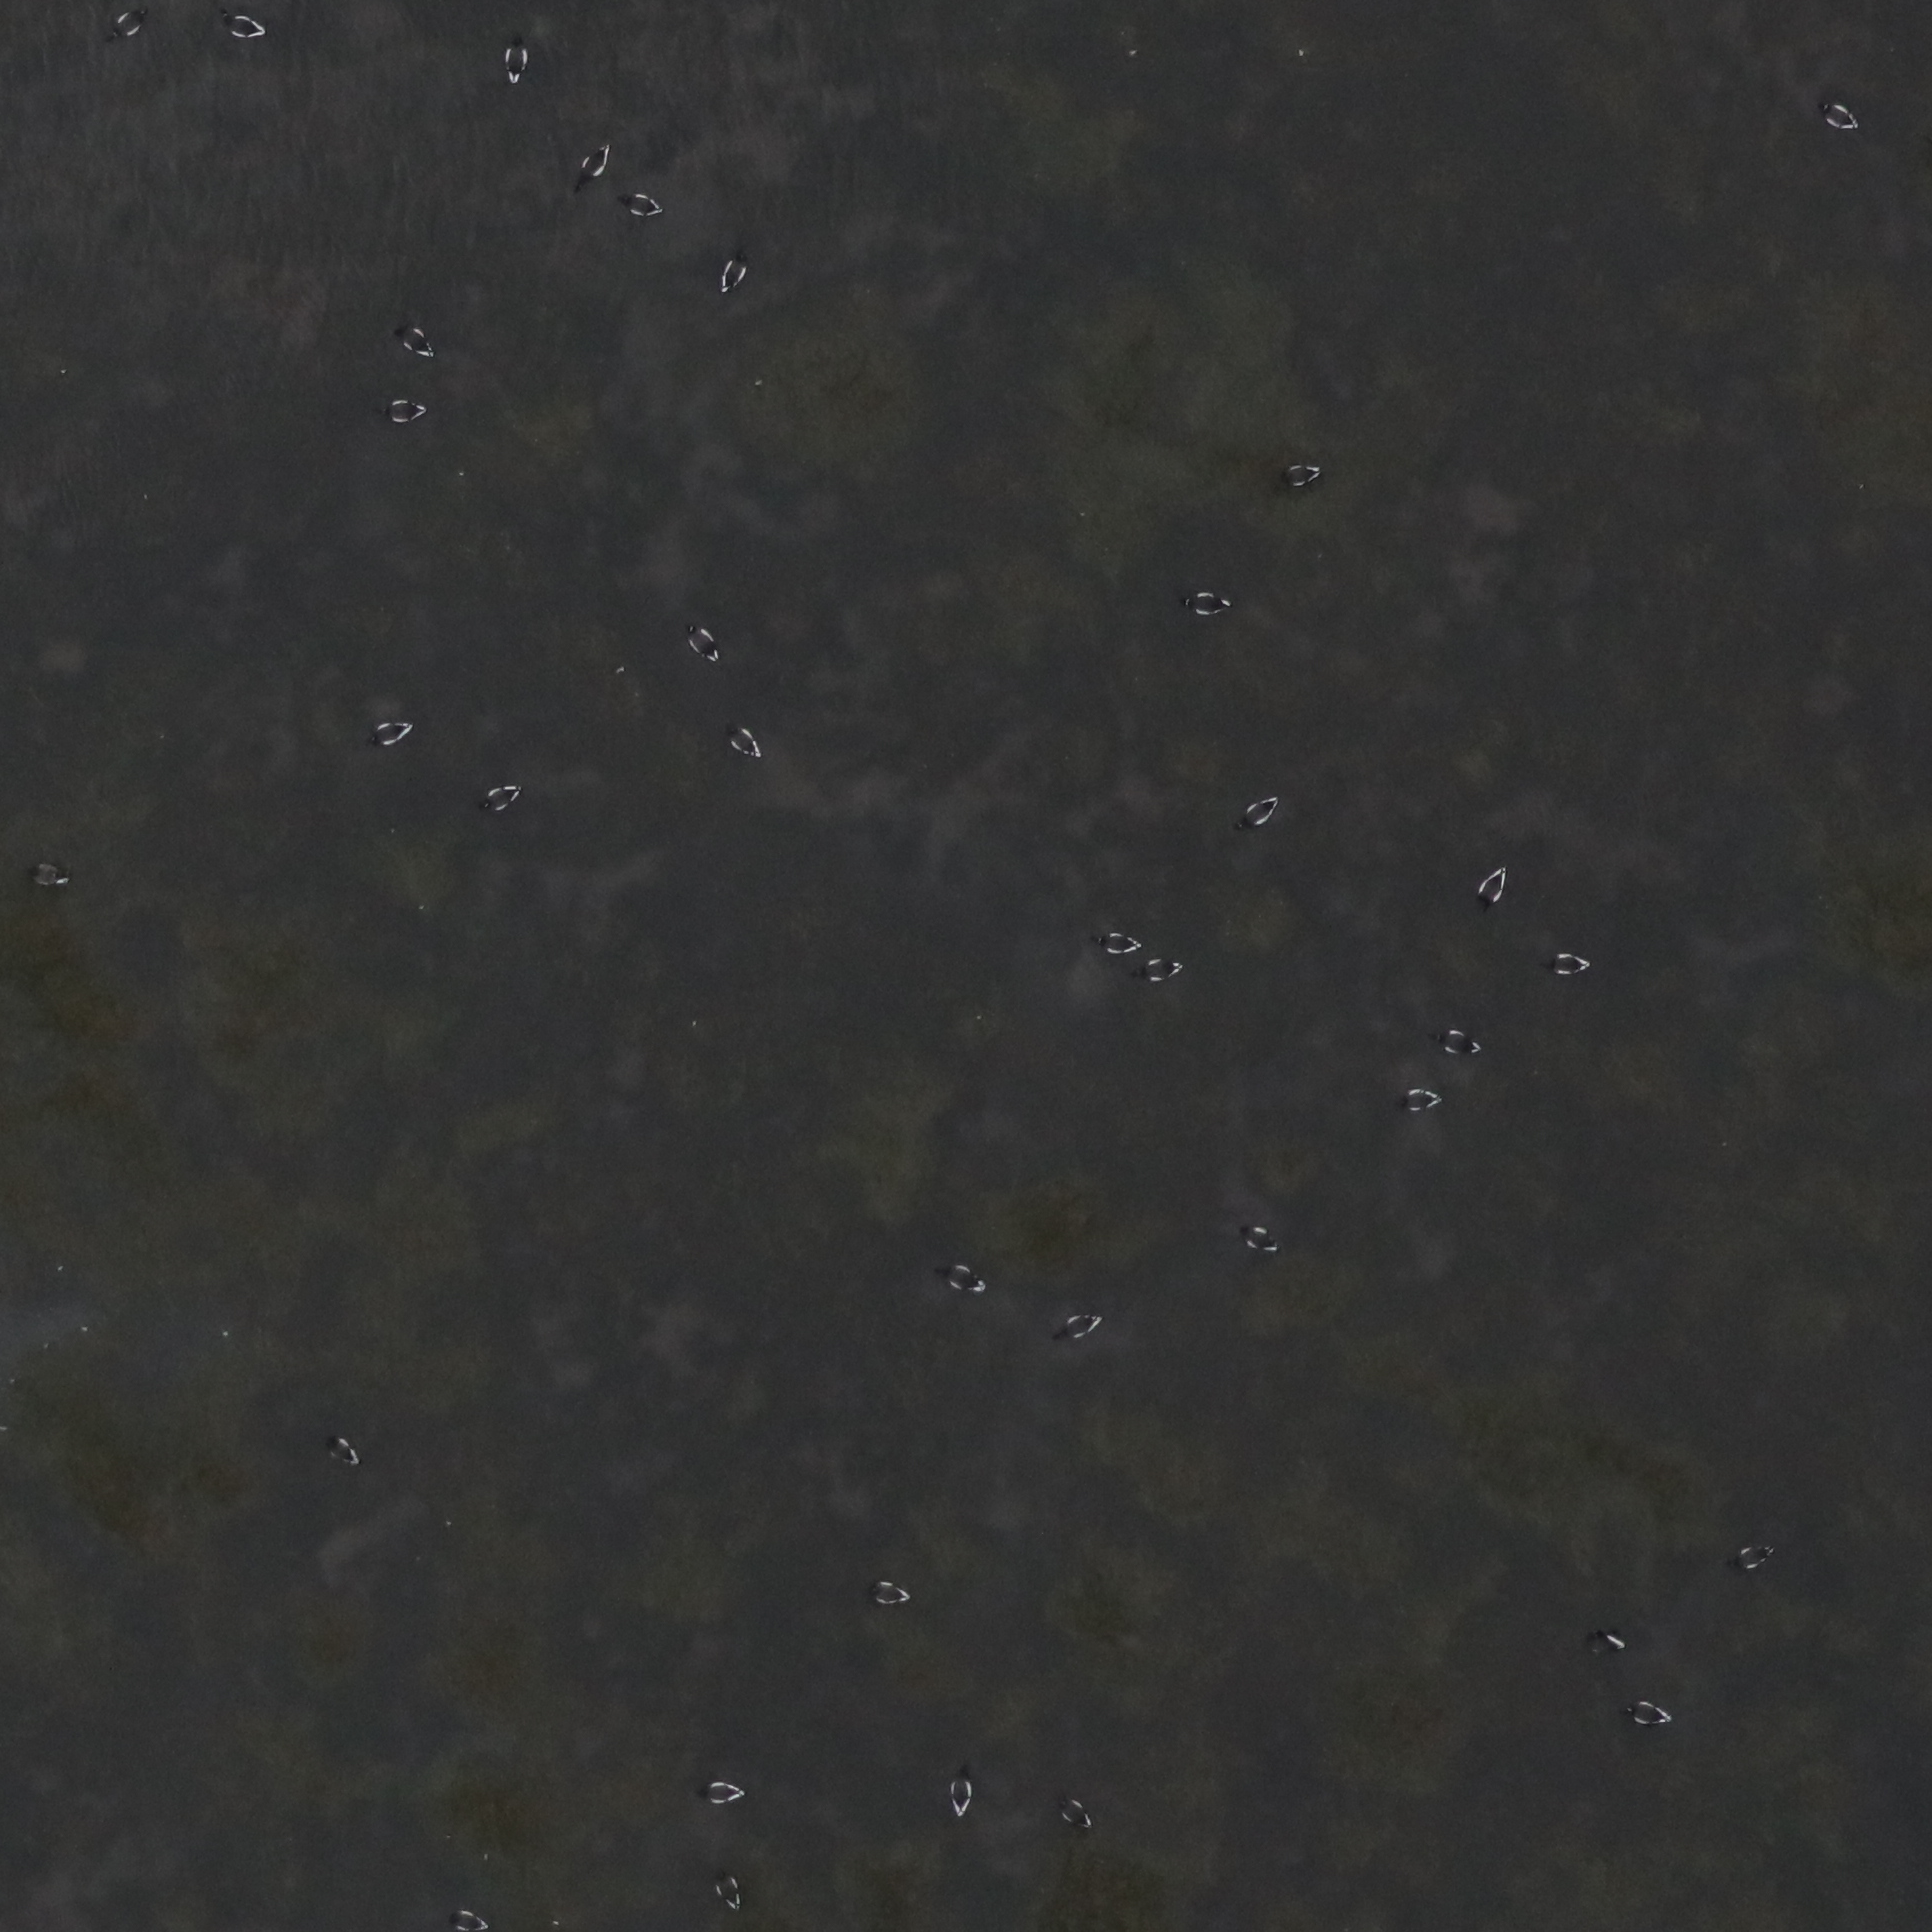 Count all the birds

36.